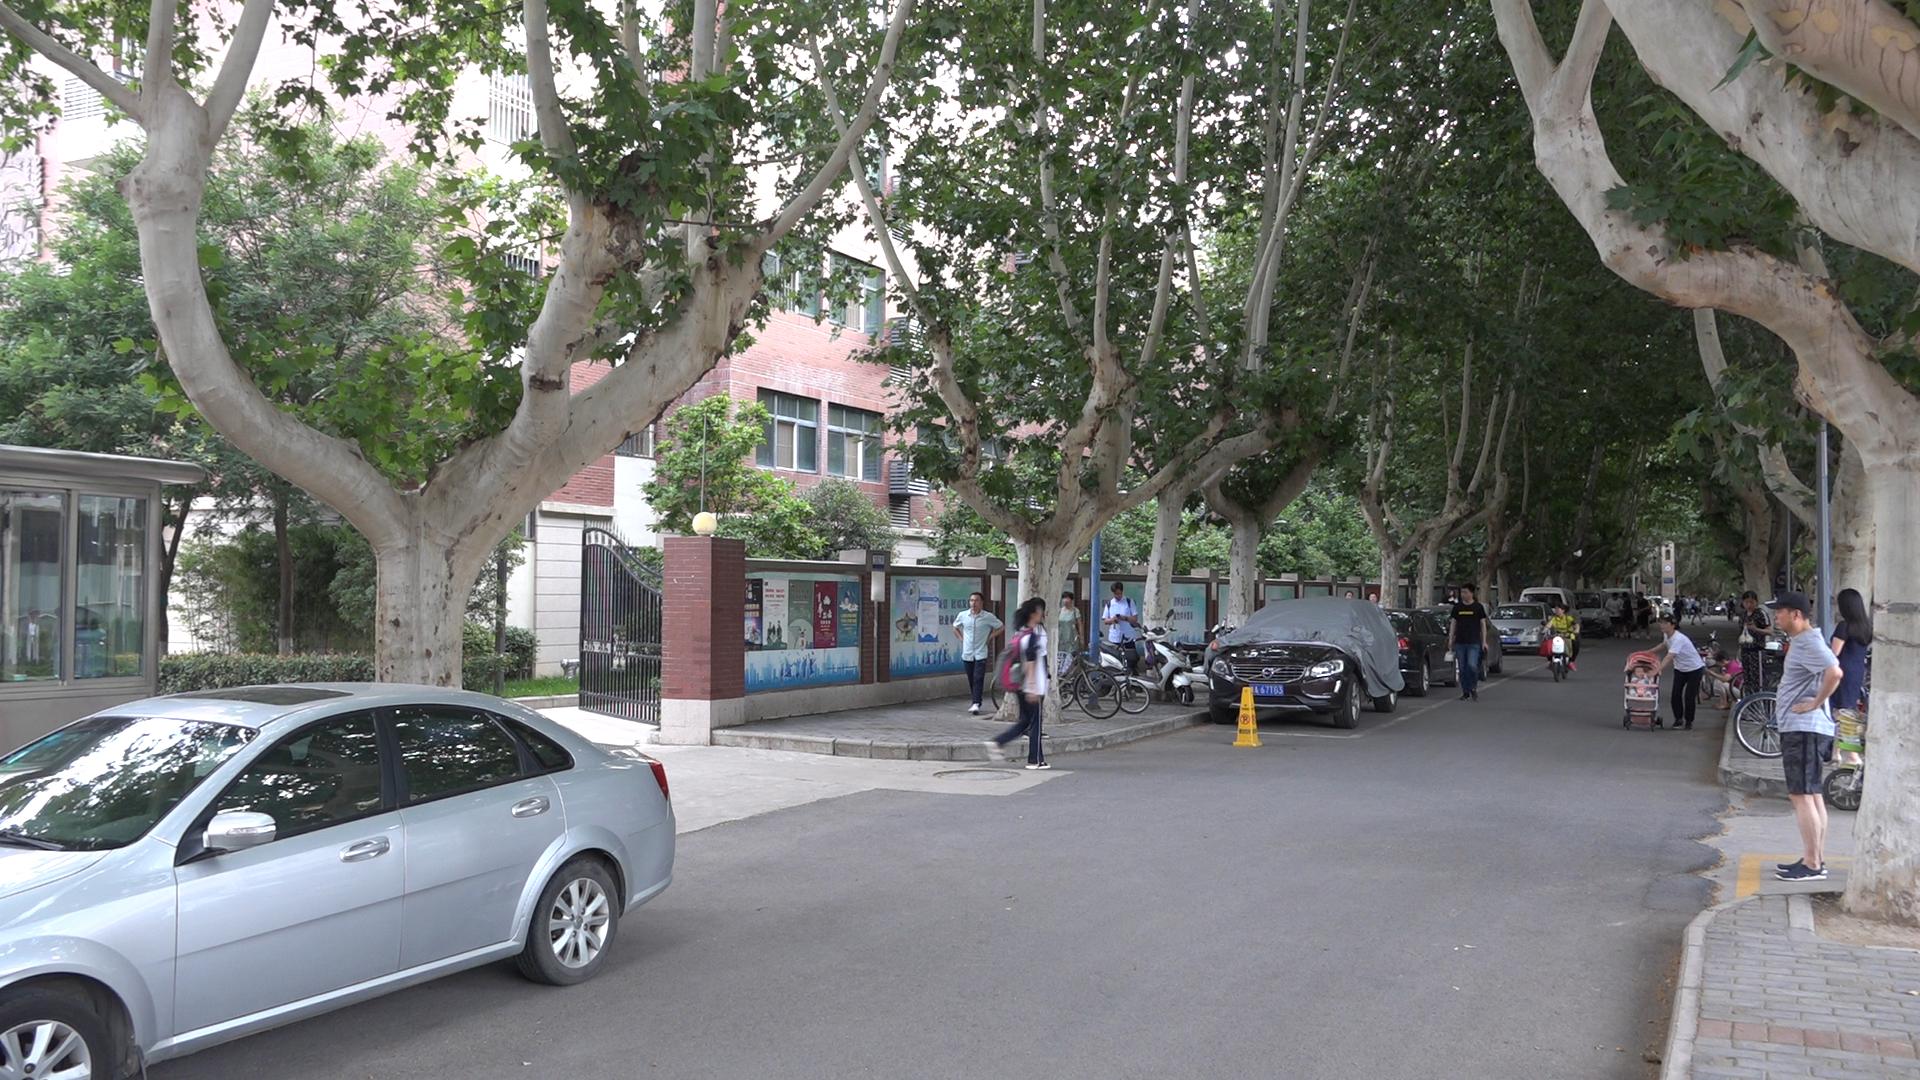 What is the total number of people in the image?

30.